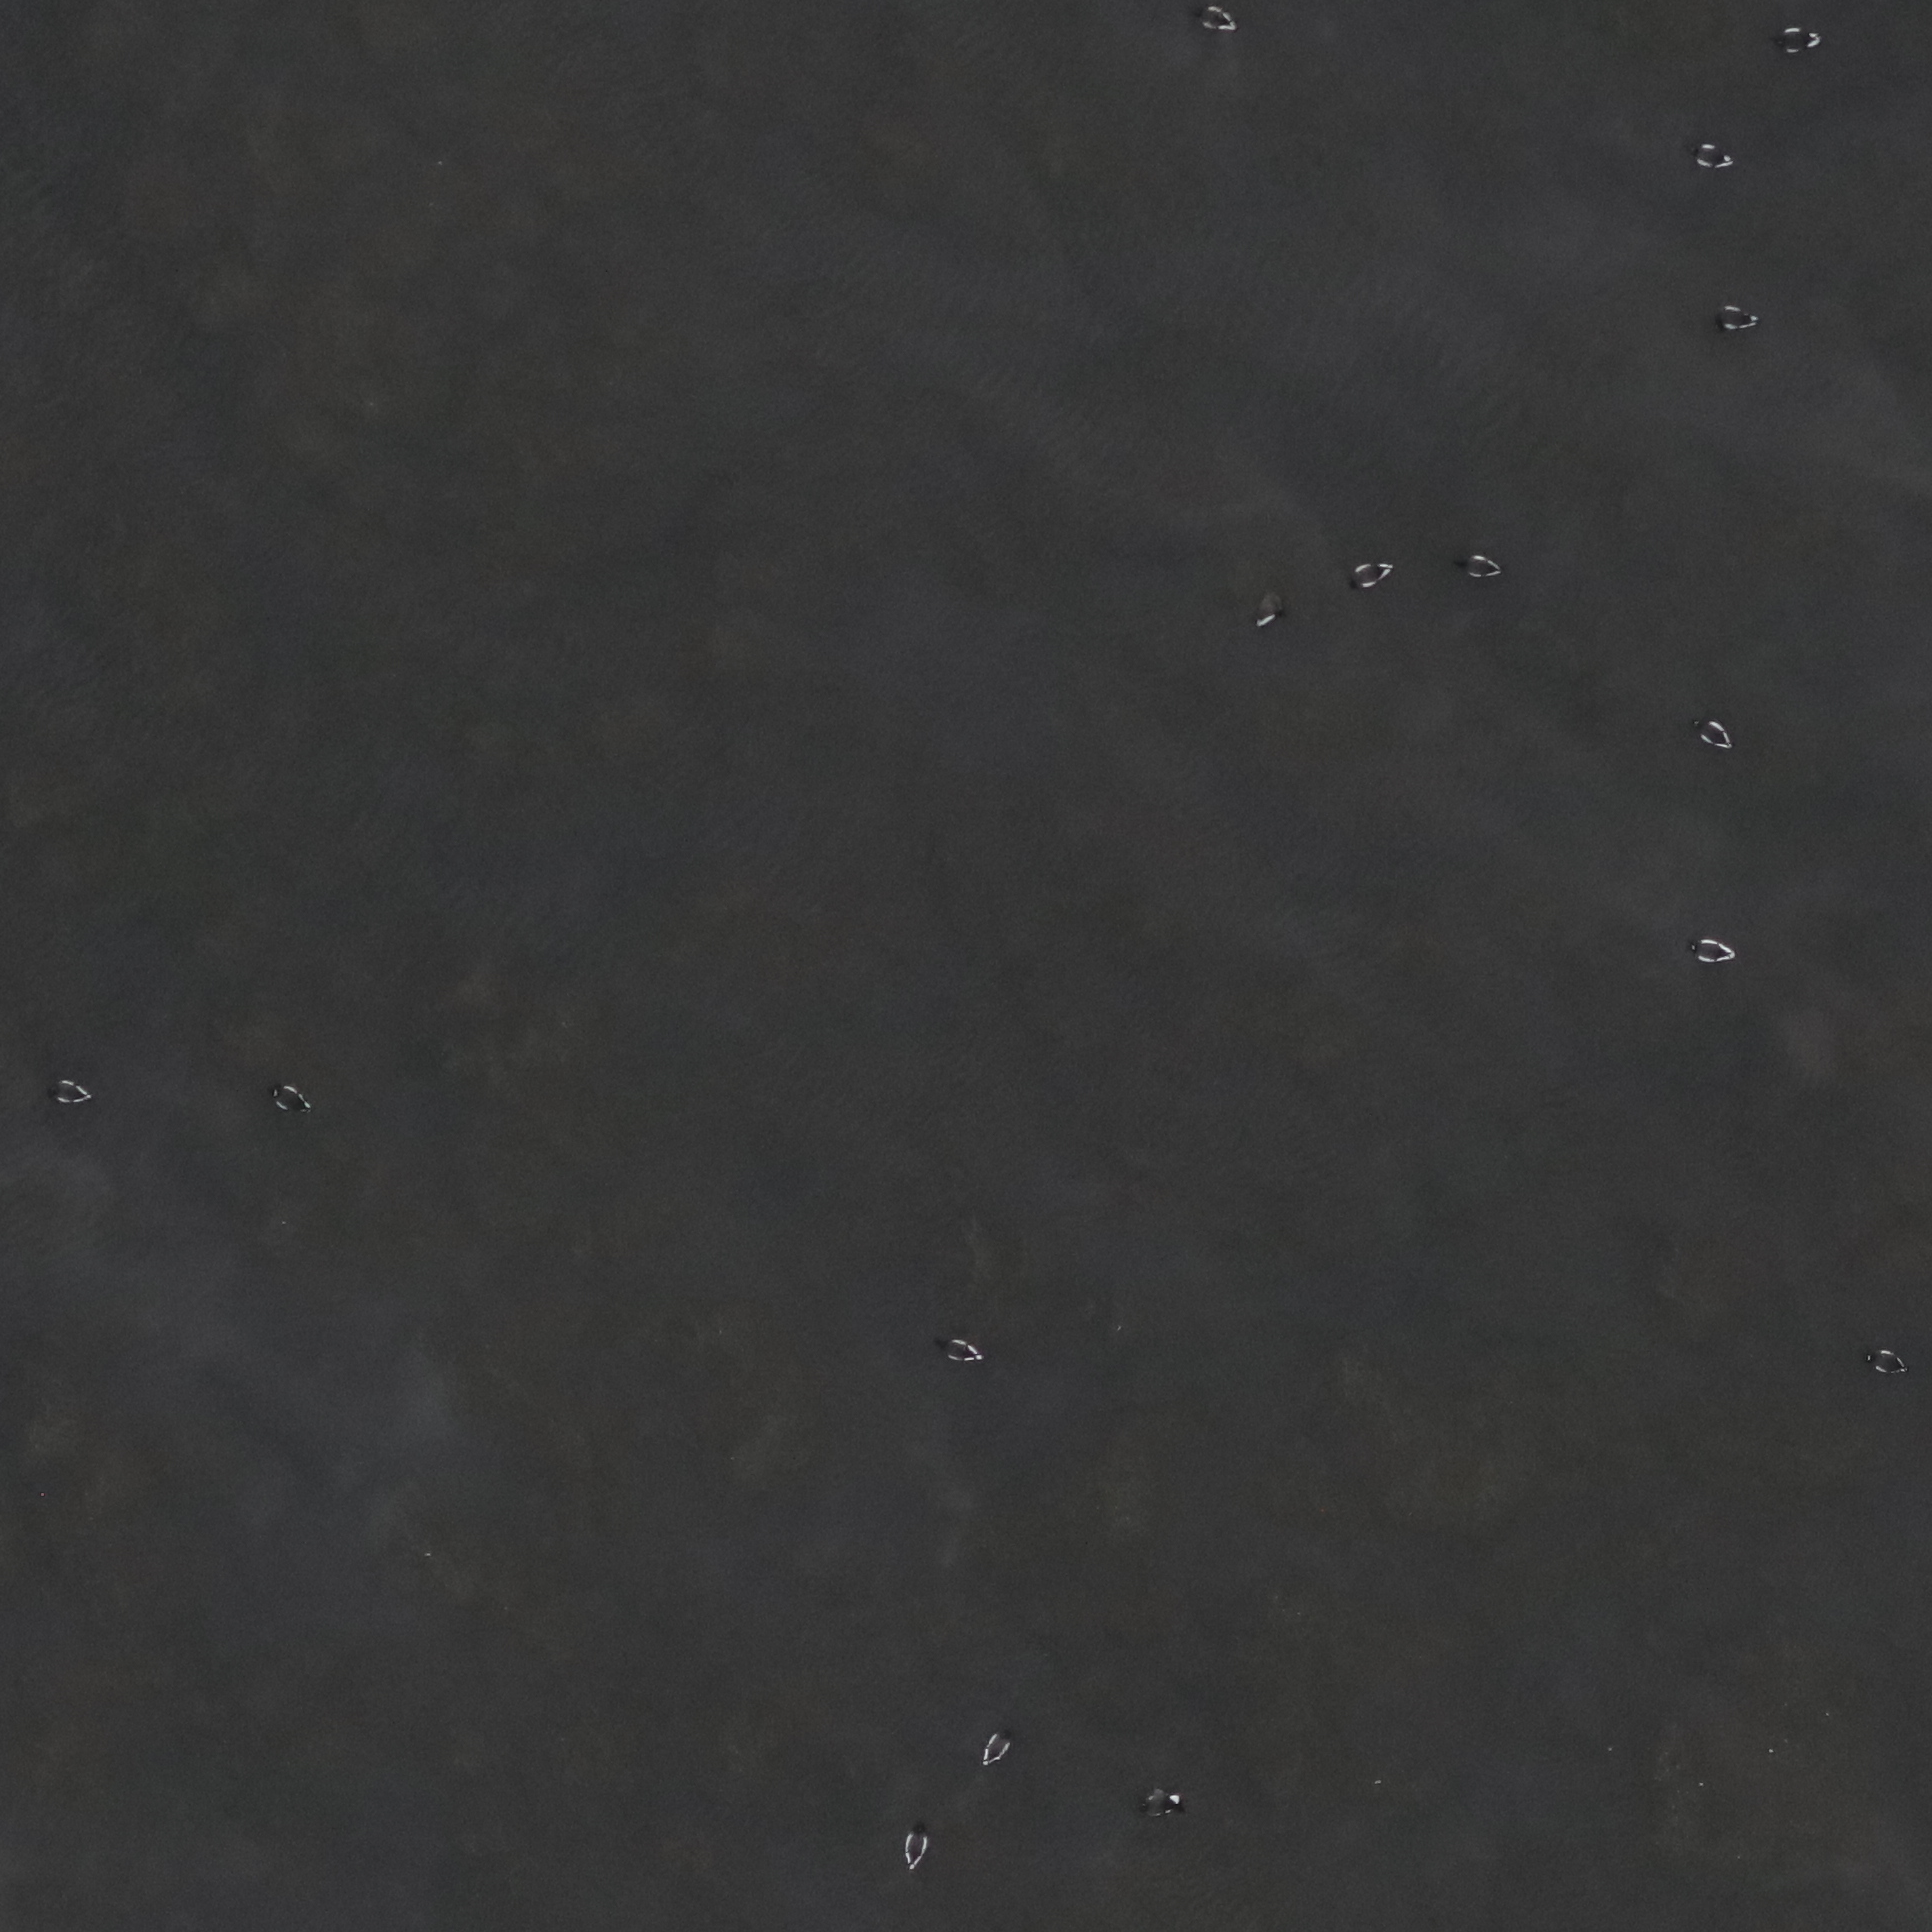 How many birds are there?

16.